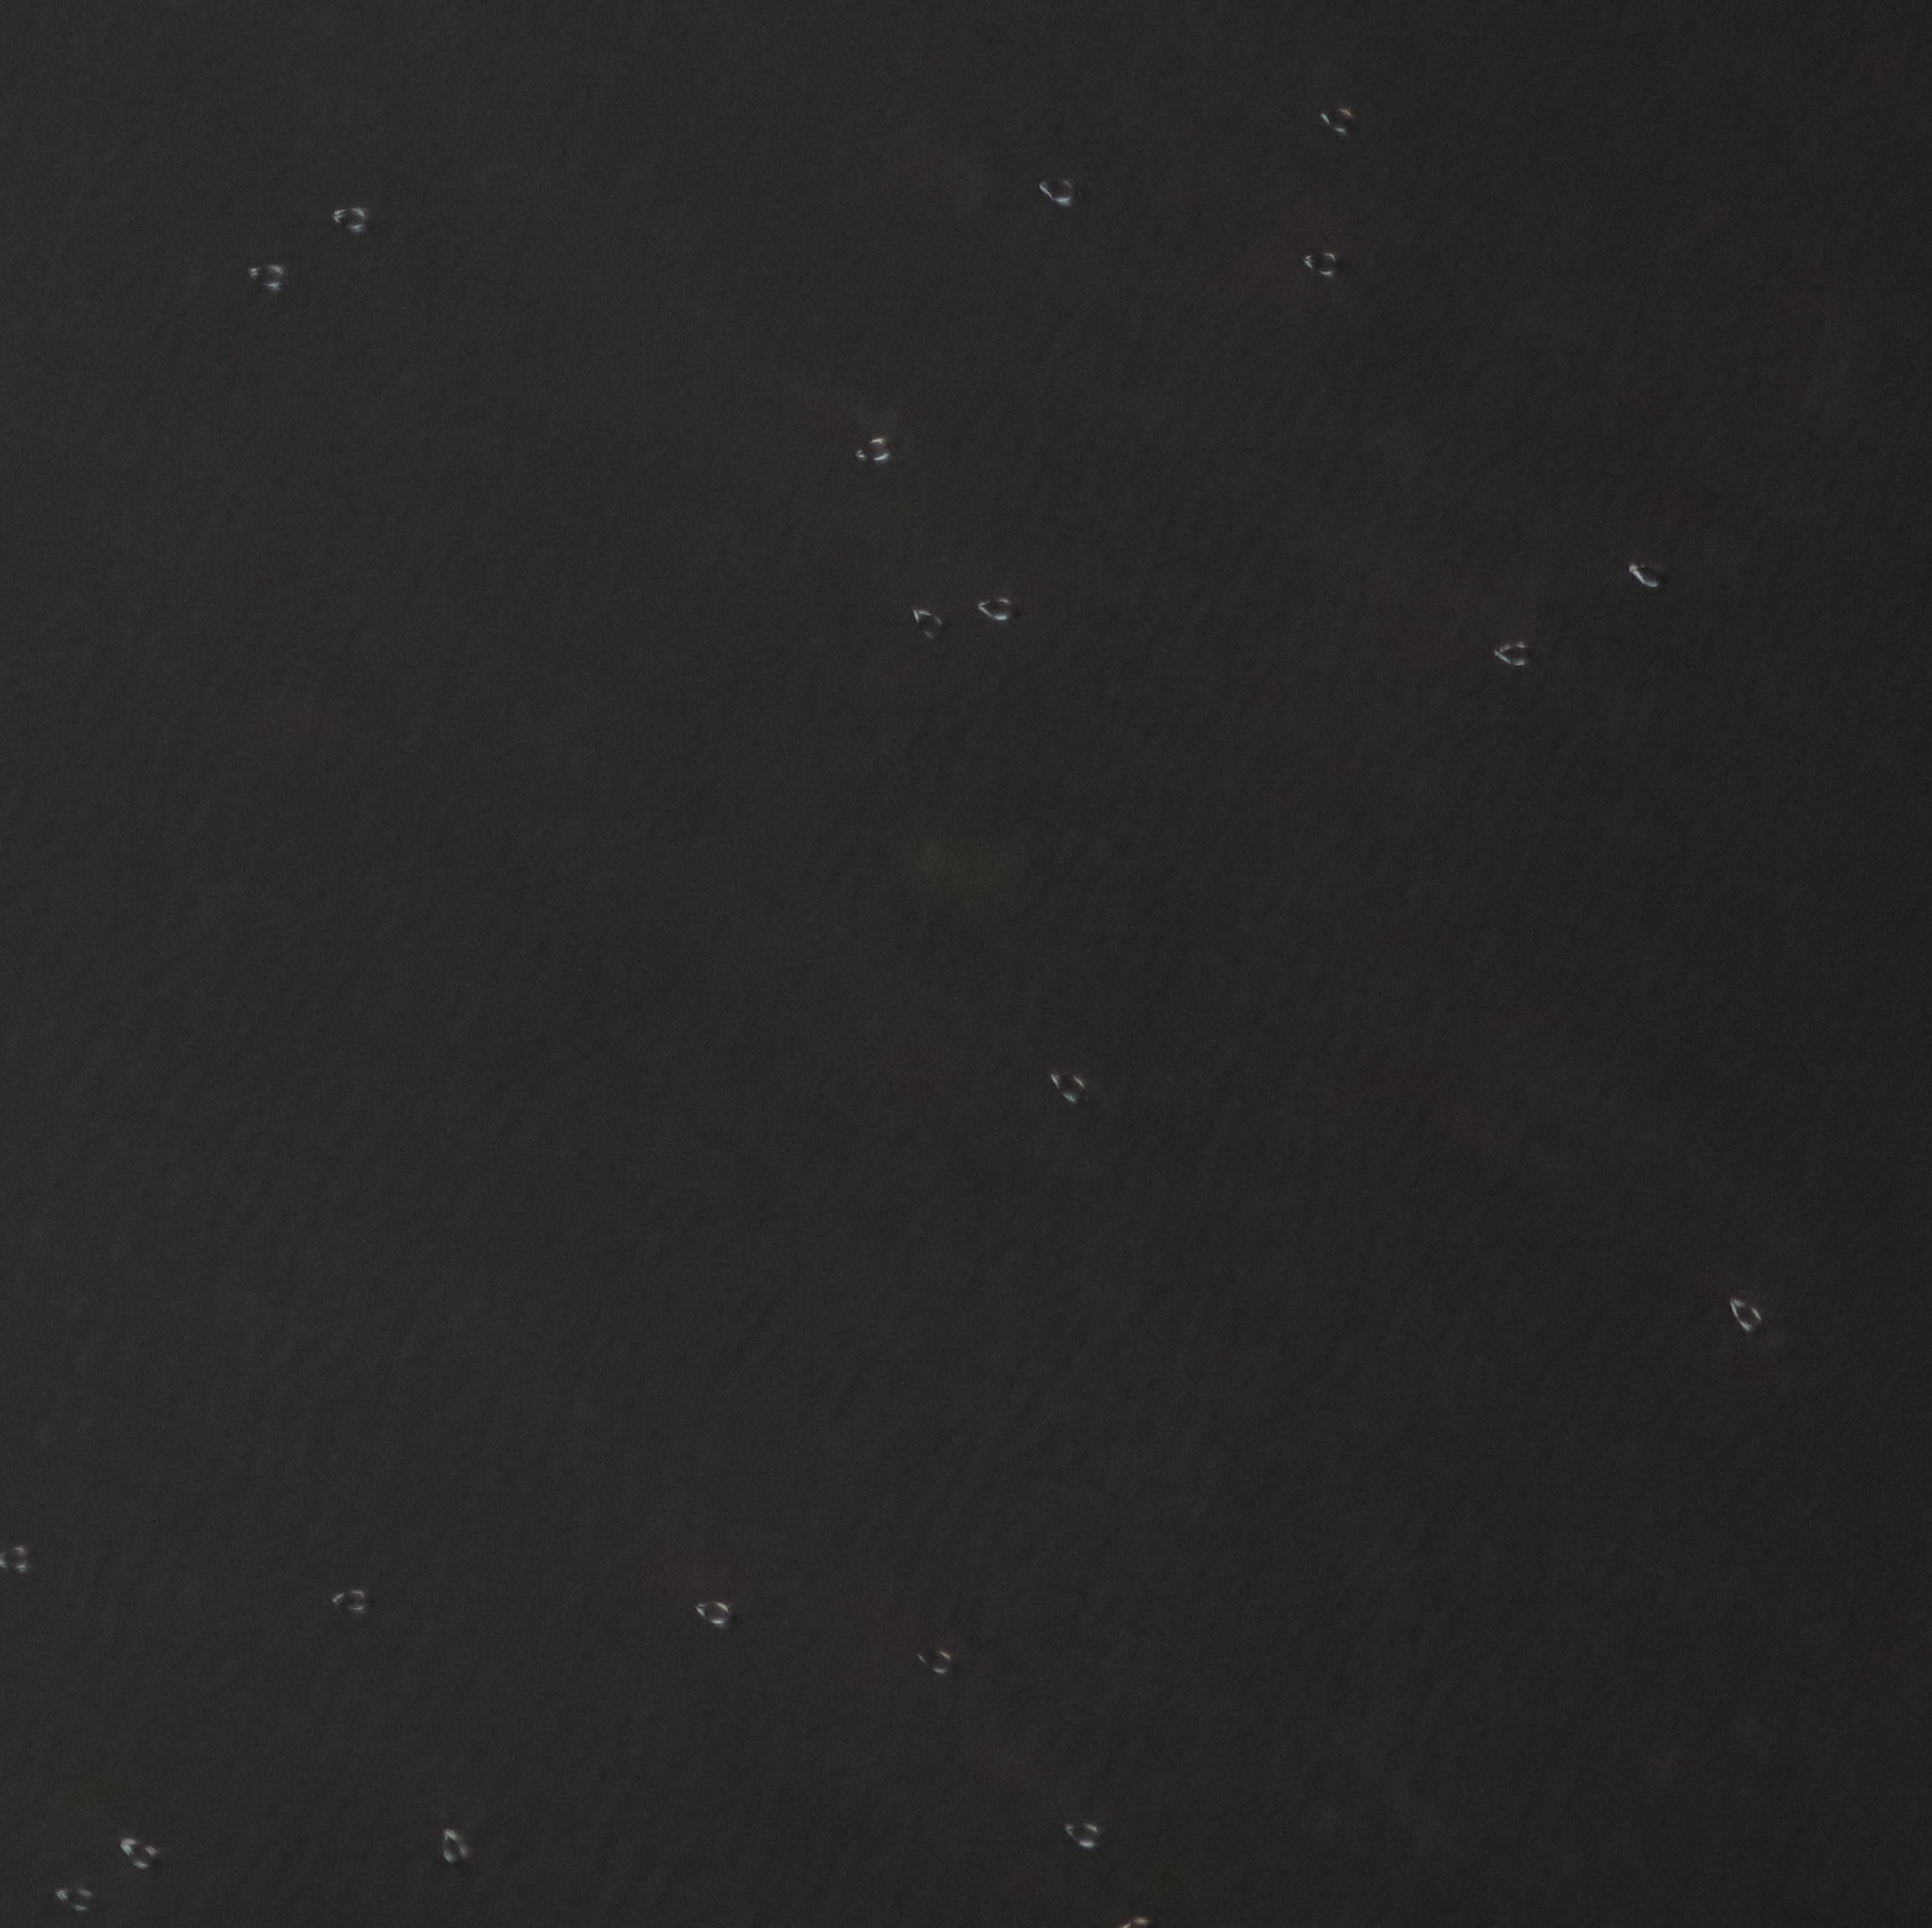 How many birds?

20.